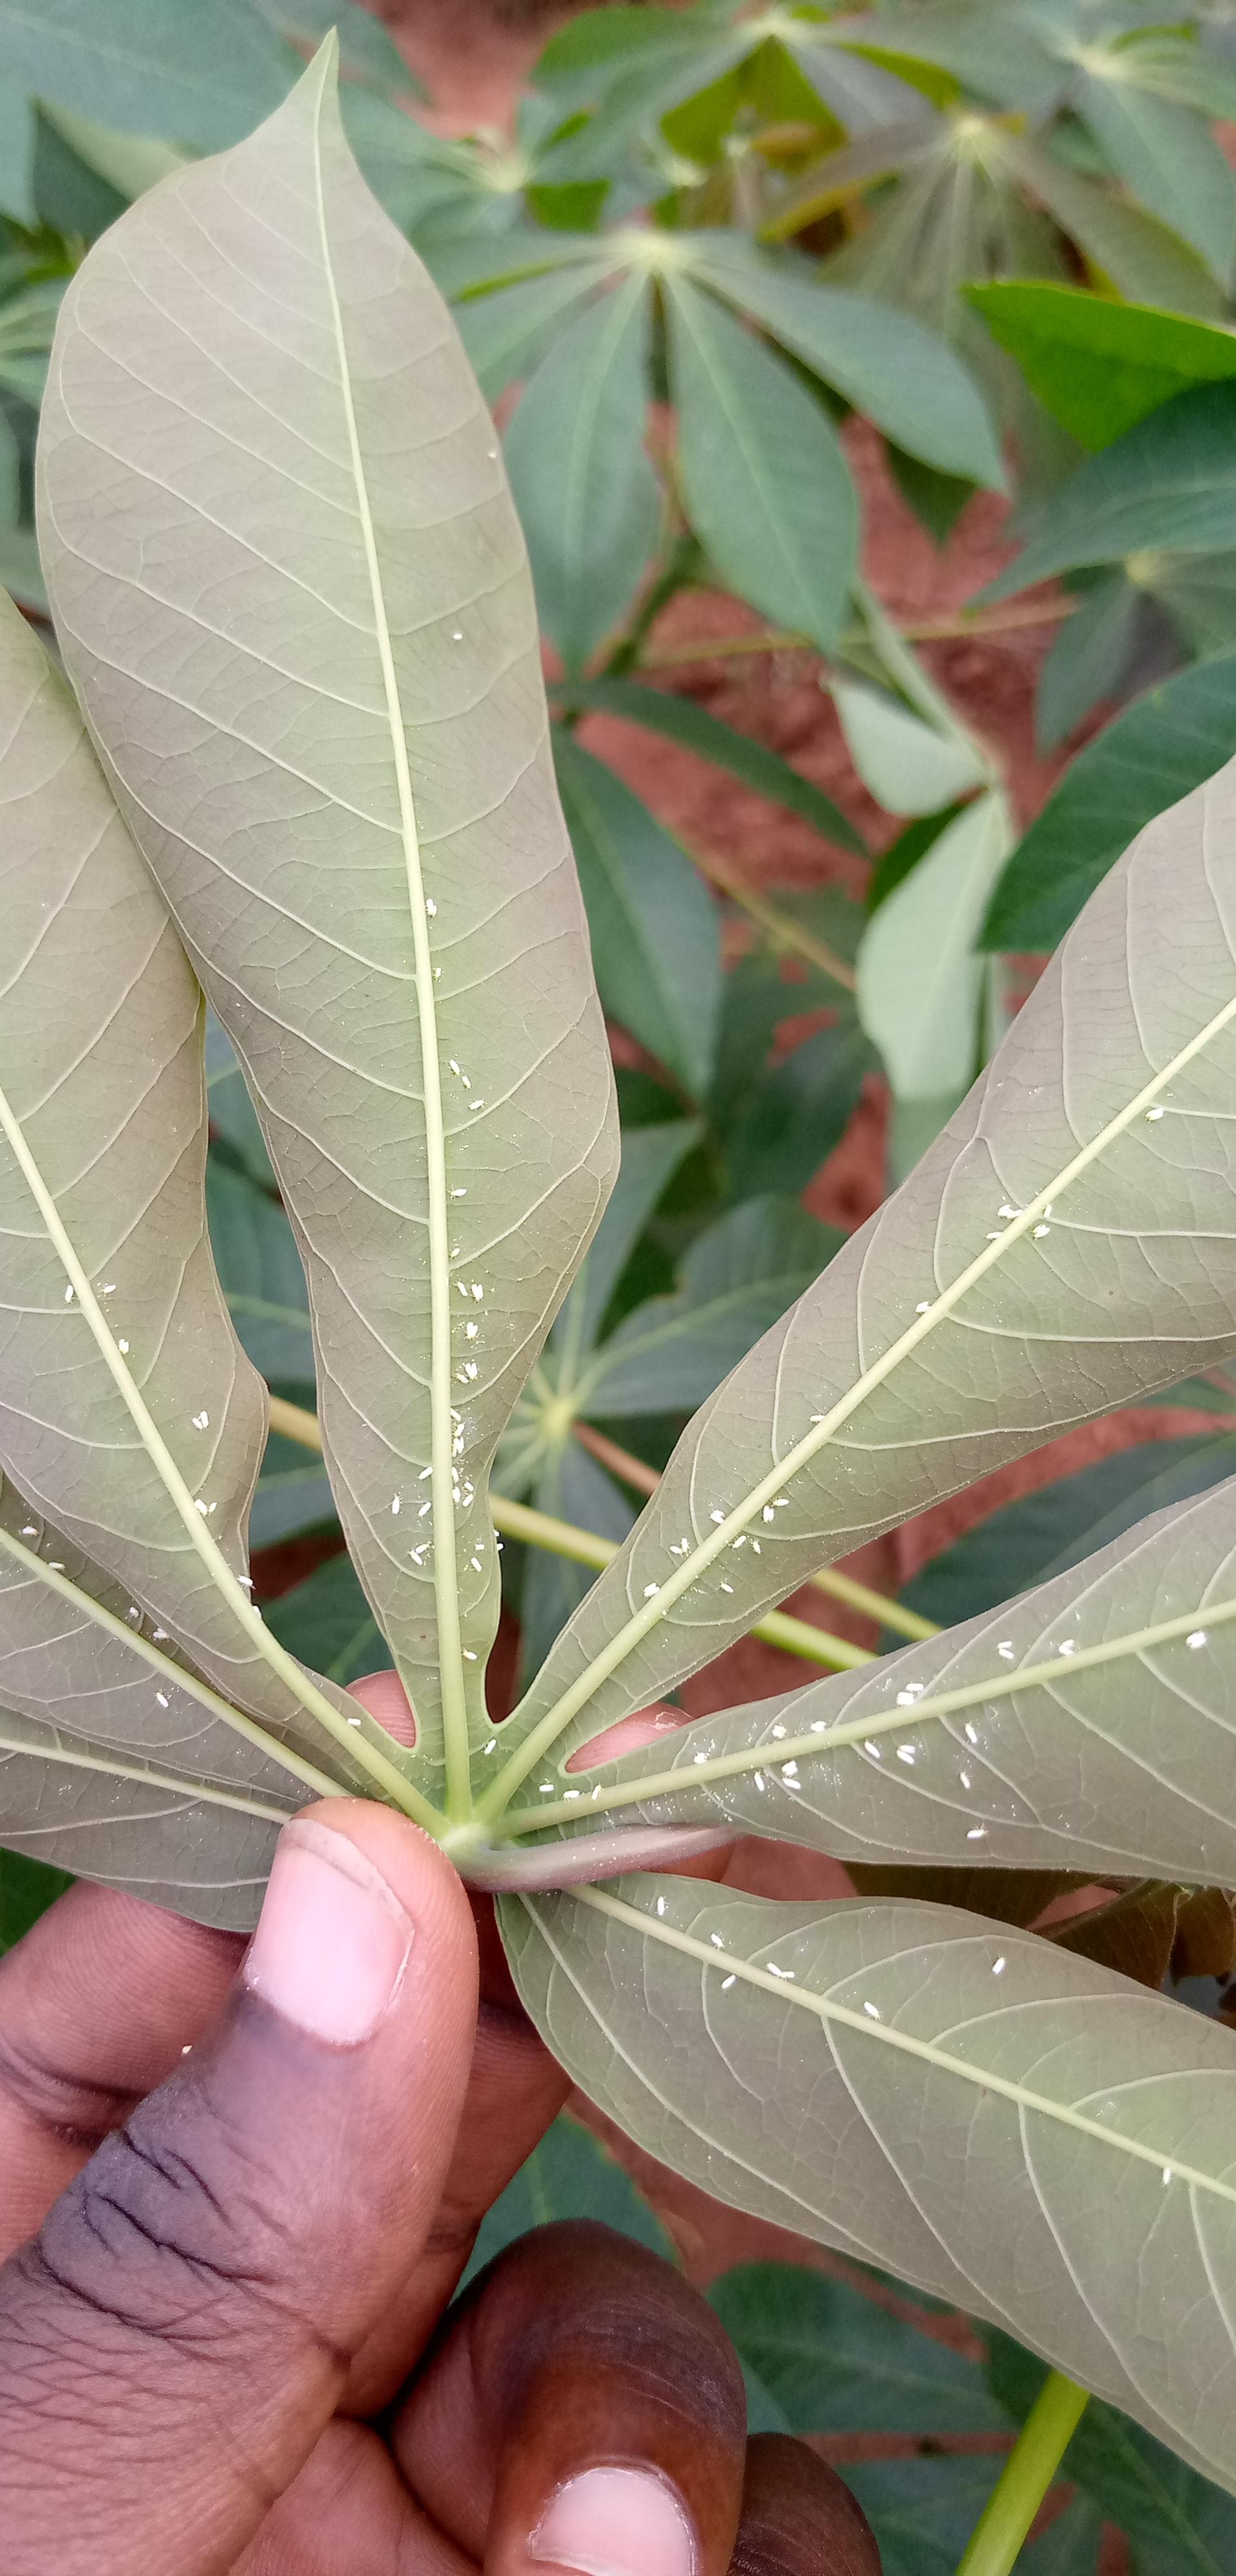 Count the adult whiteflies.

112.